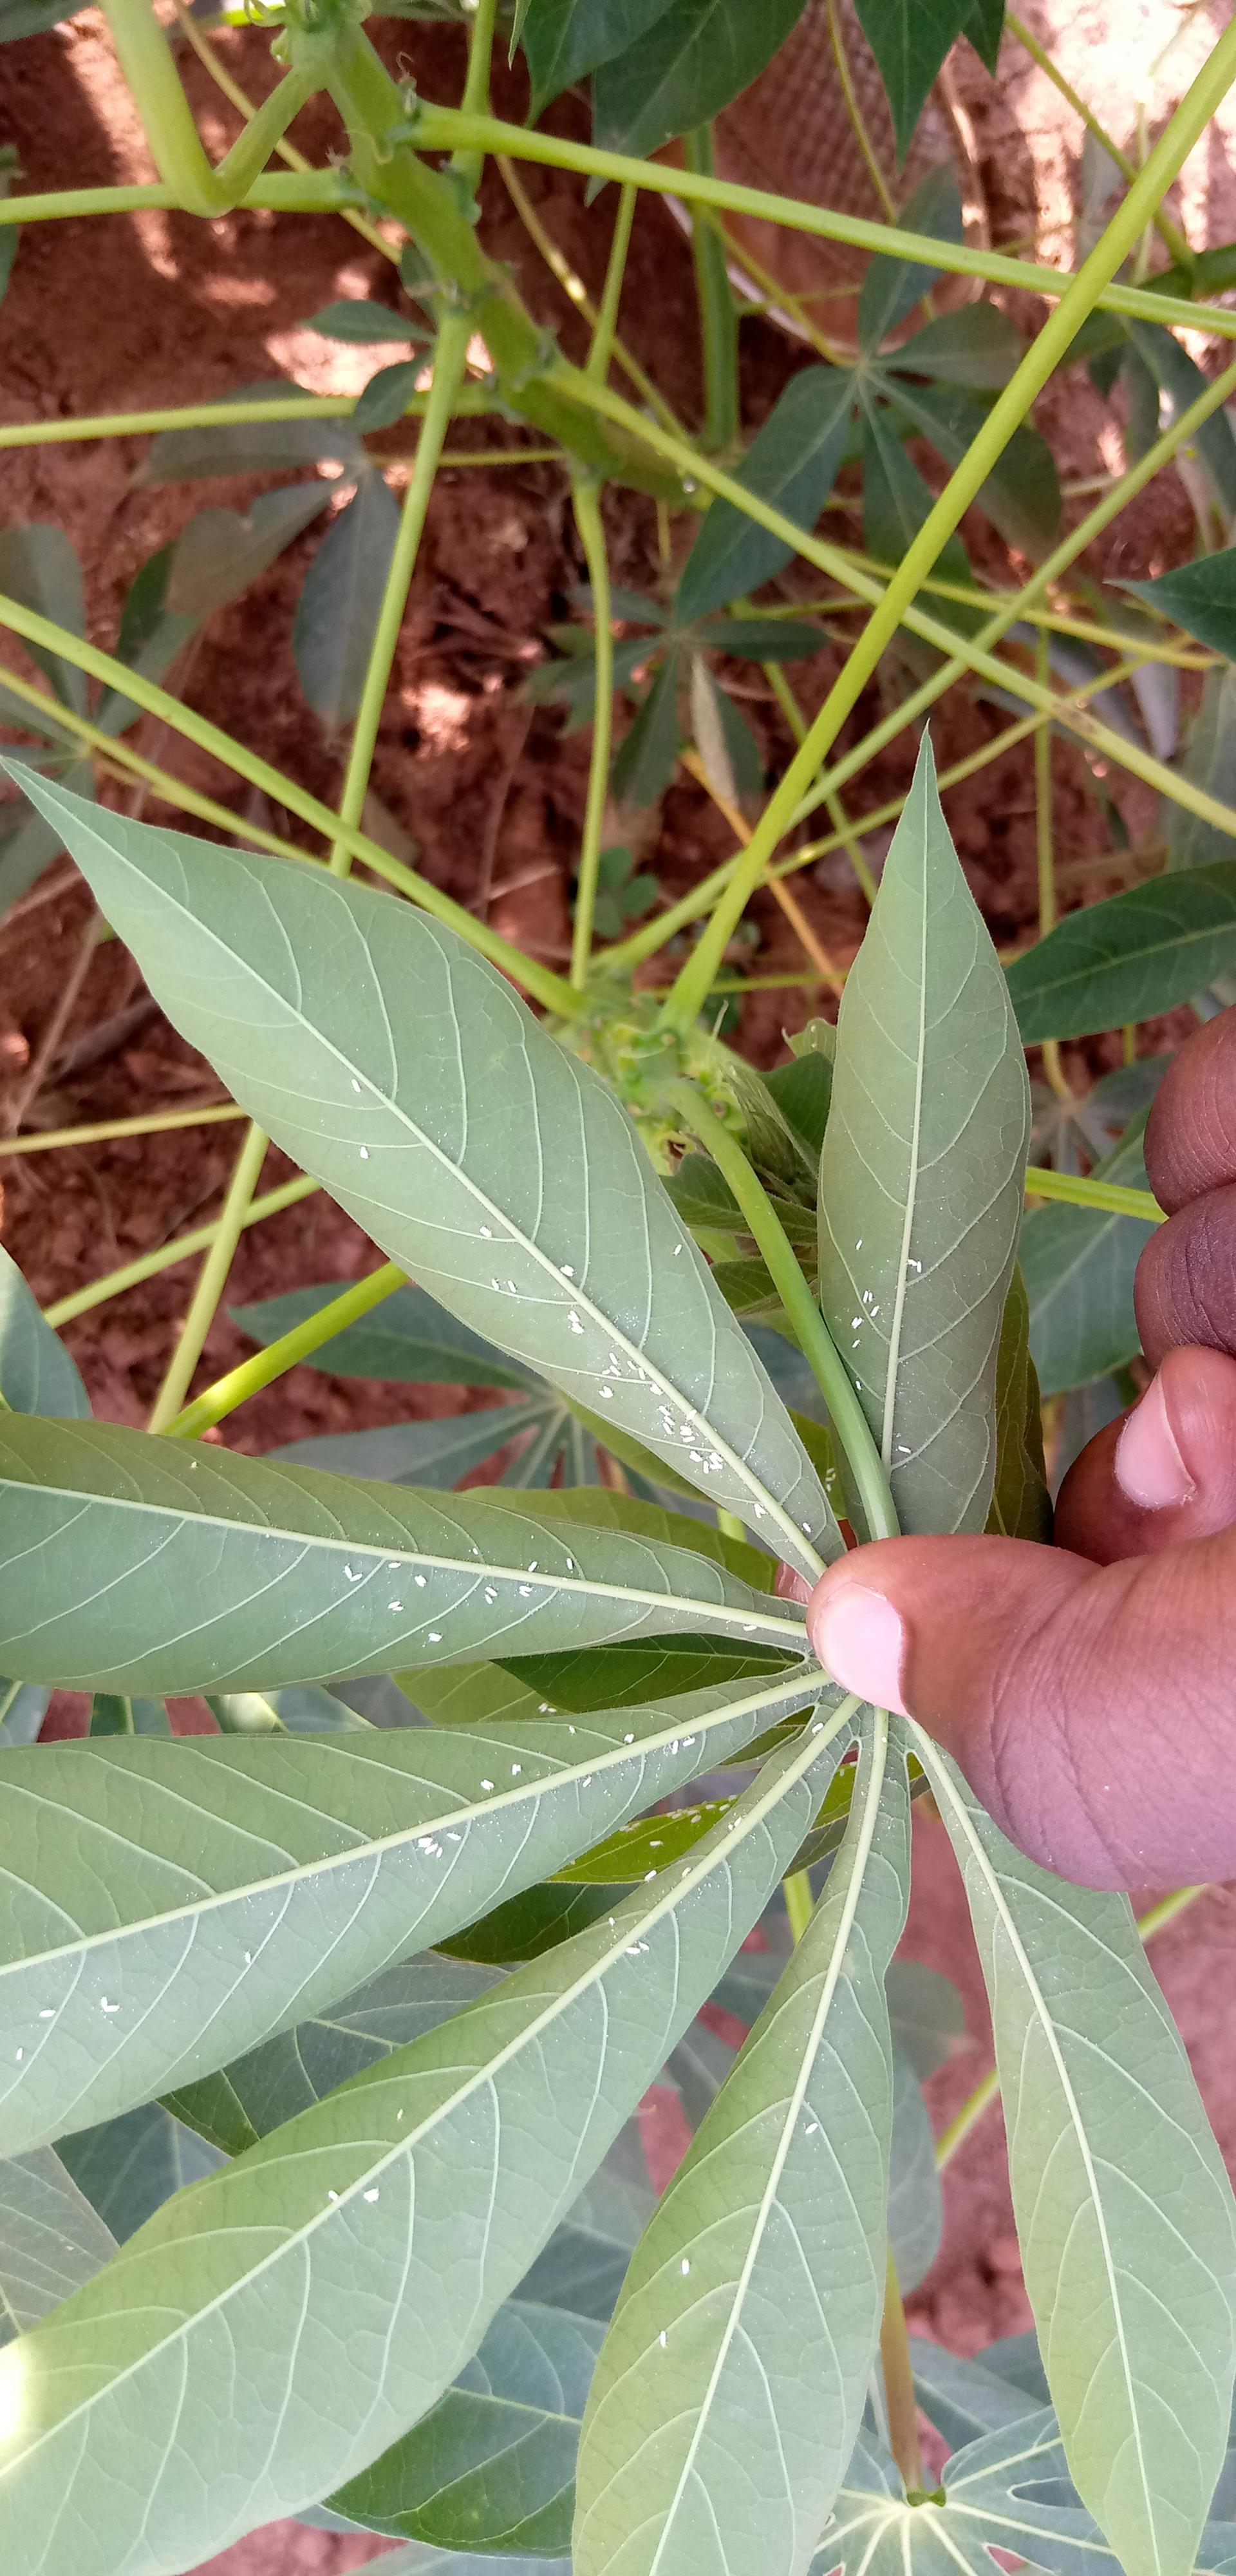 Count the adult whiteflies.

97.